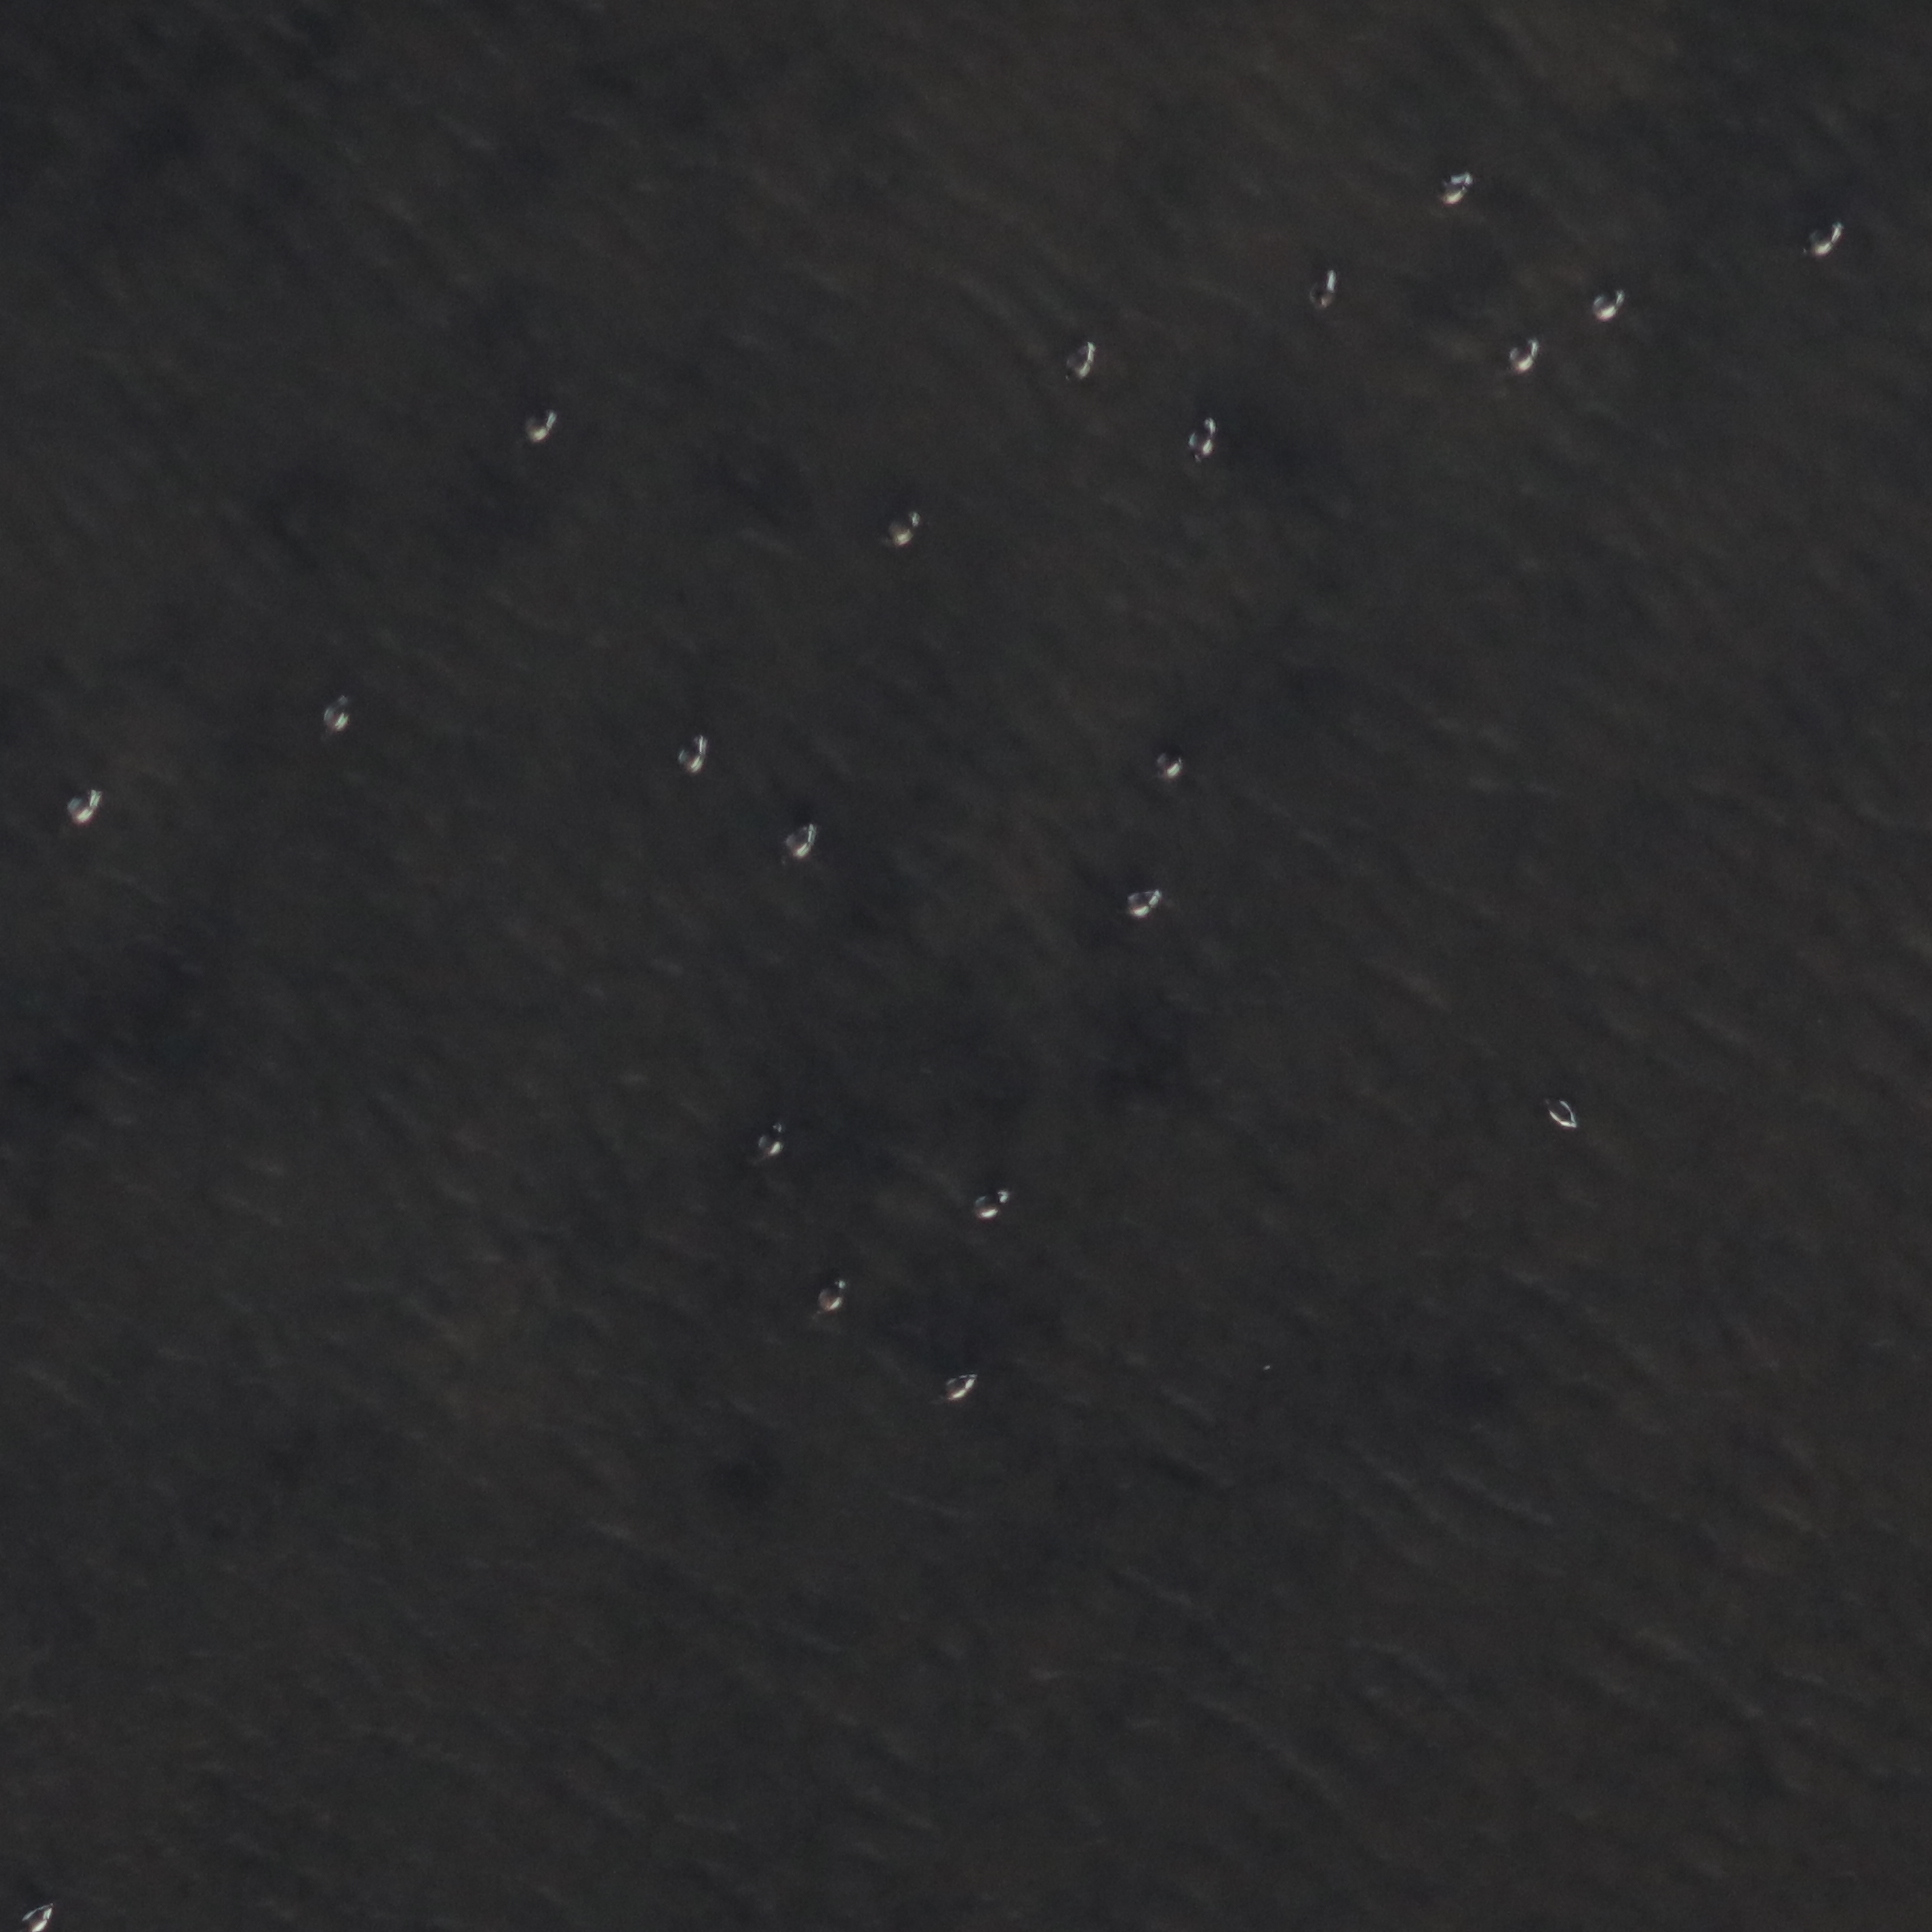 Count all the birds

21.